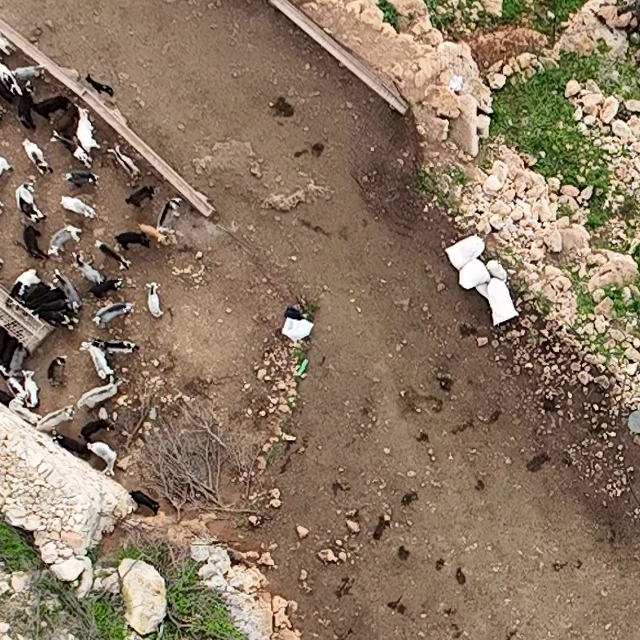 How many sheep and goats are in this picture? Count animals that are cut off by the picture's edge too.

47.